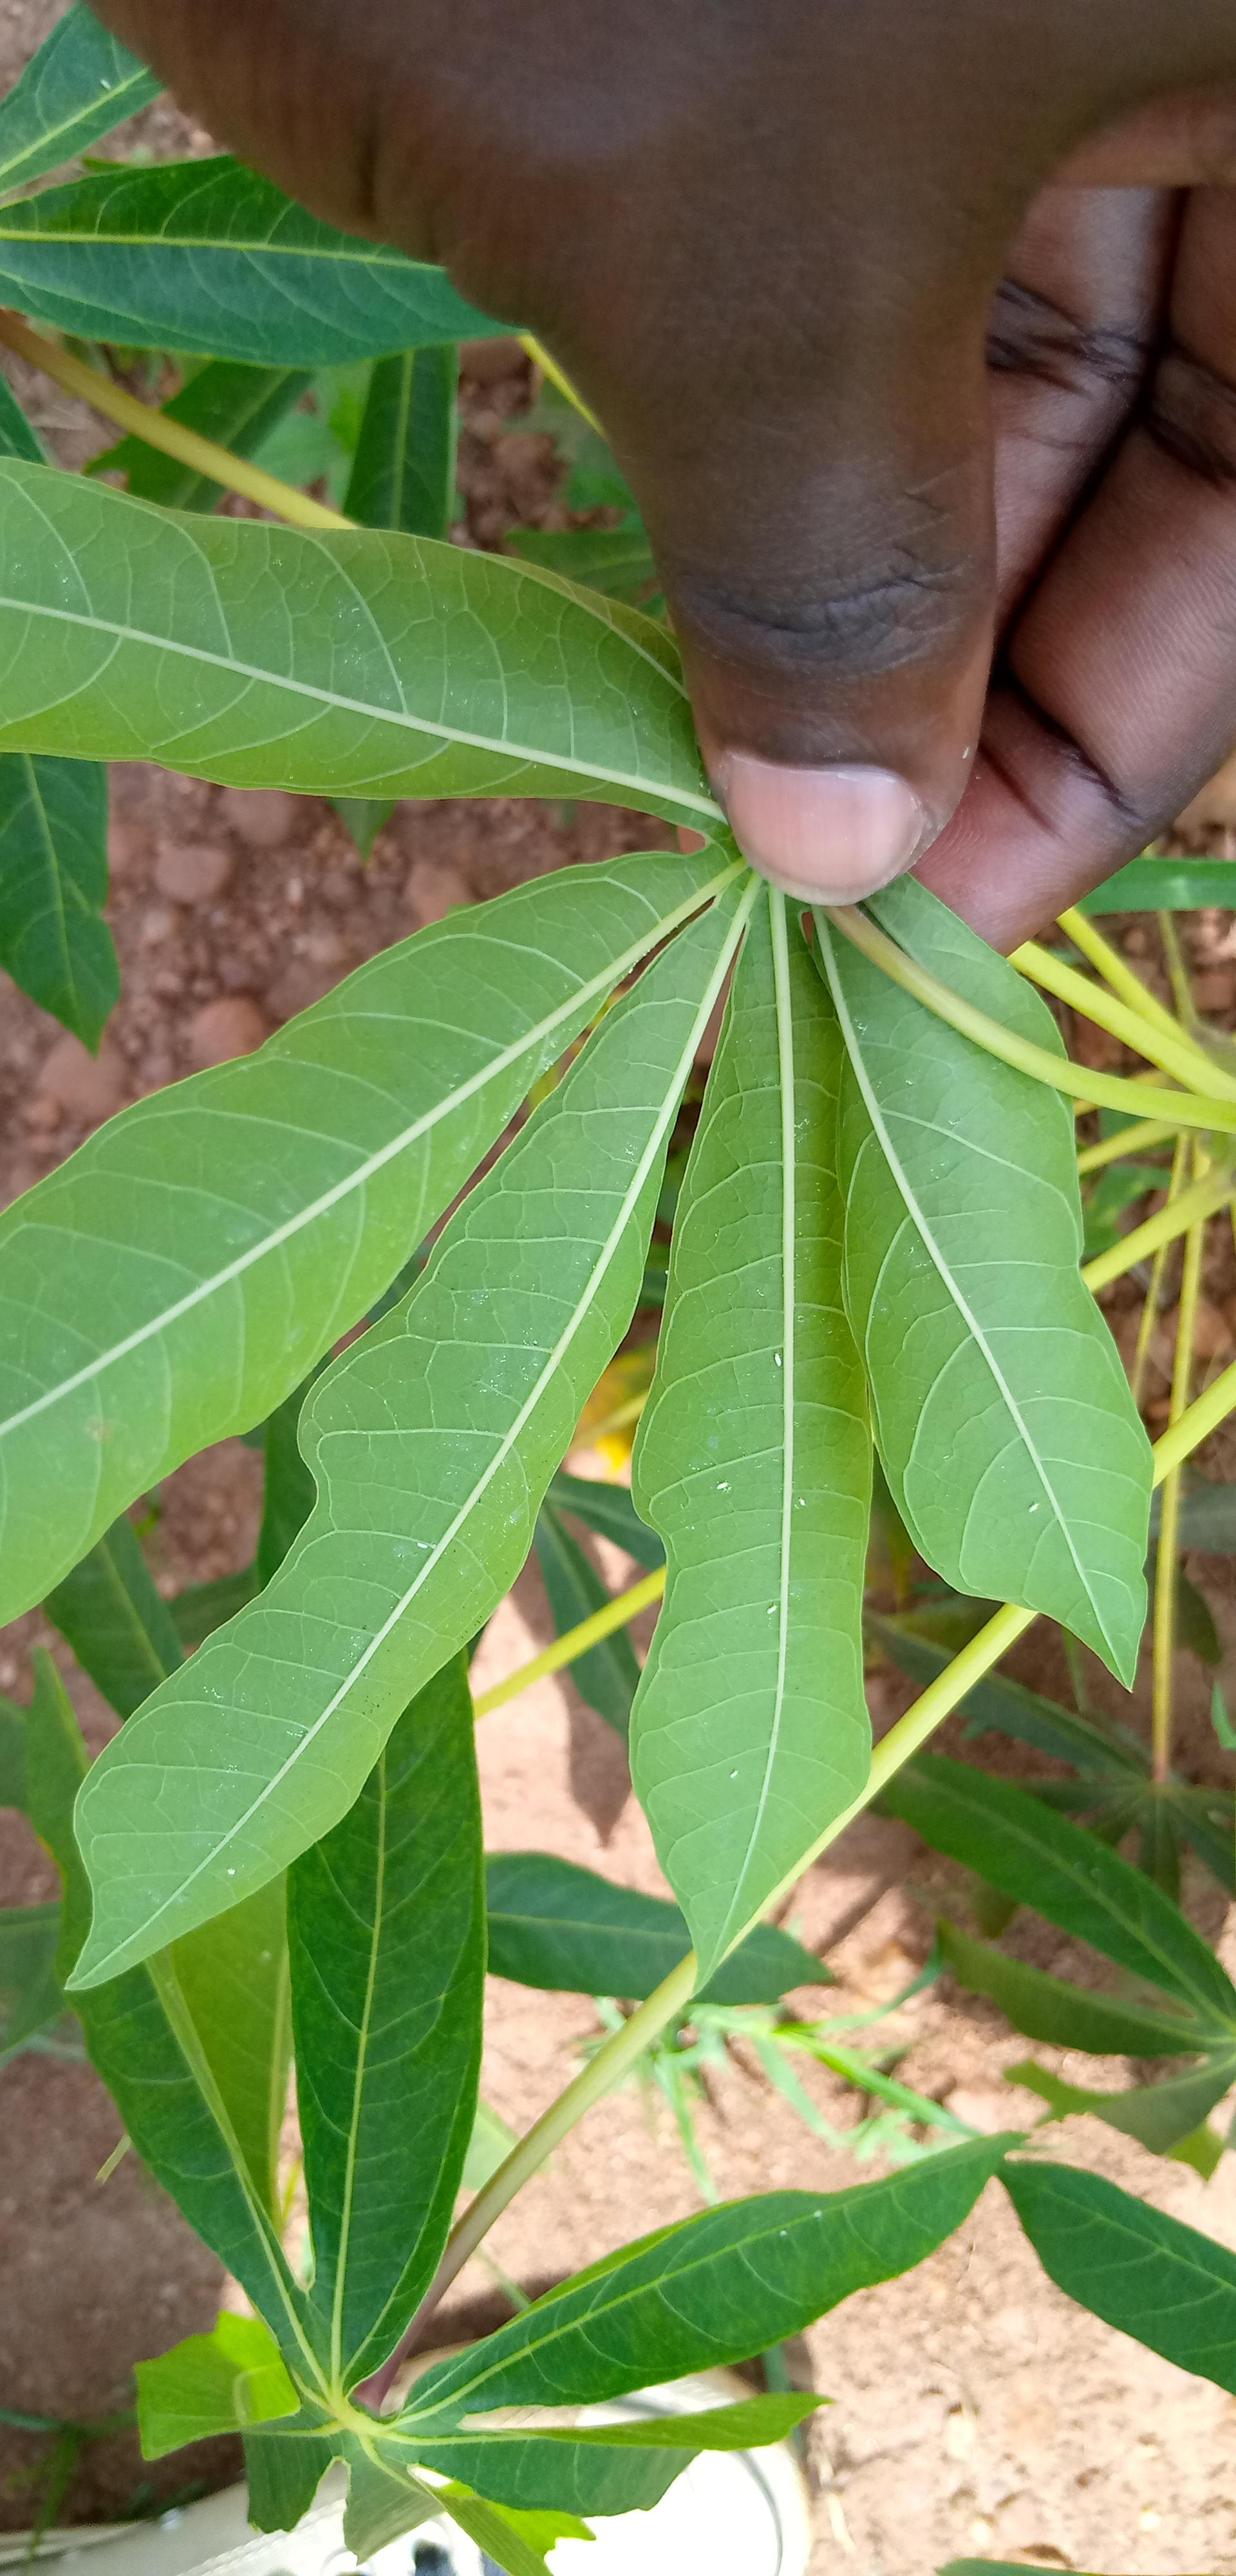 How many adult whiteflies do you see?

8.